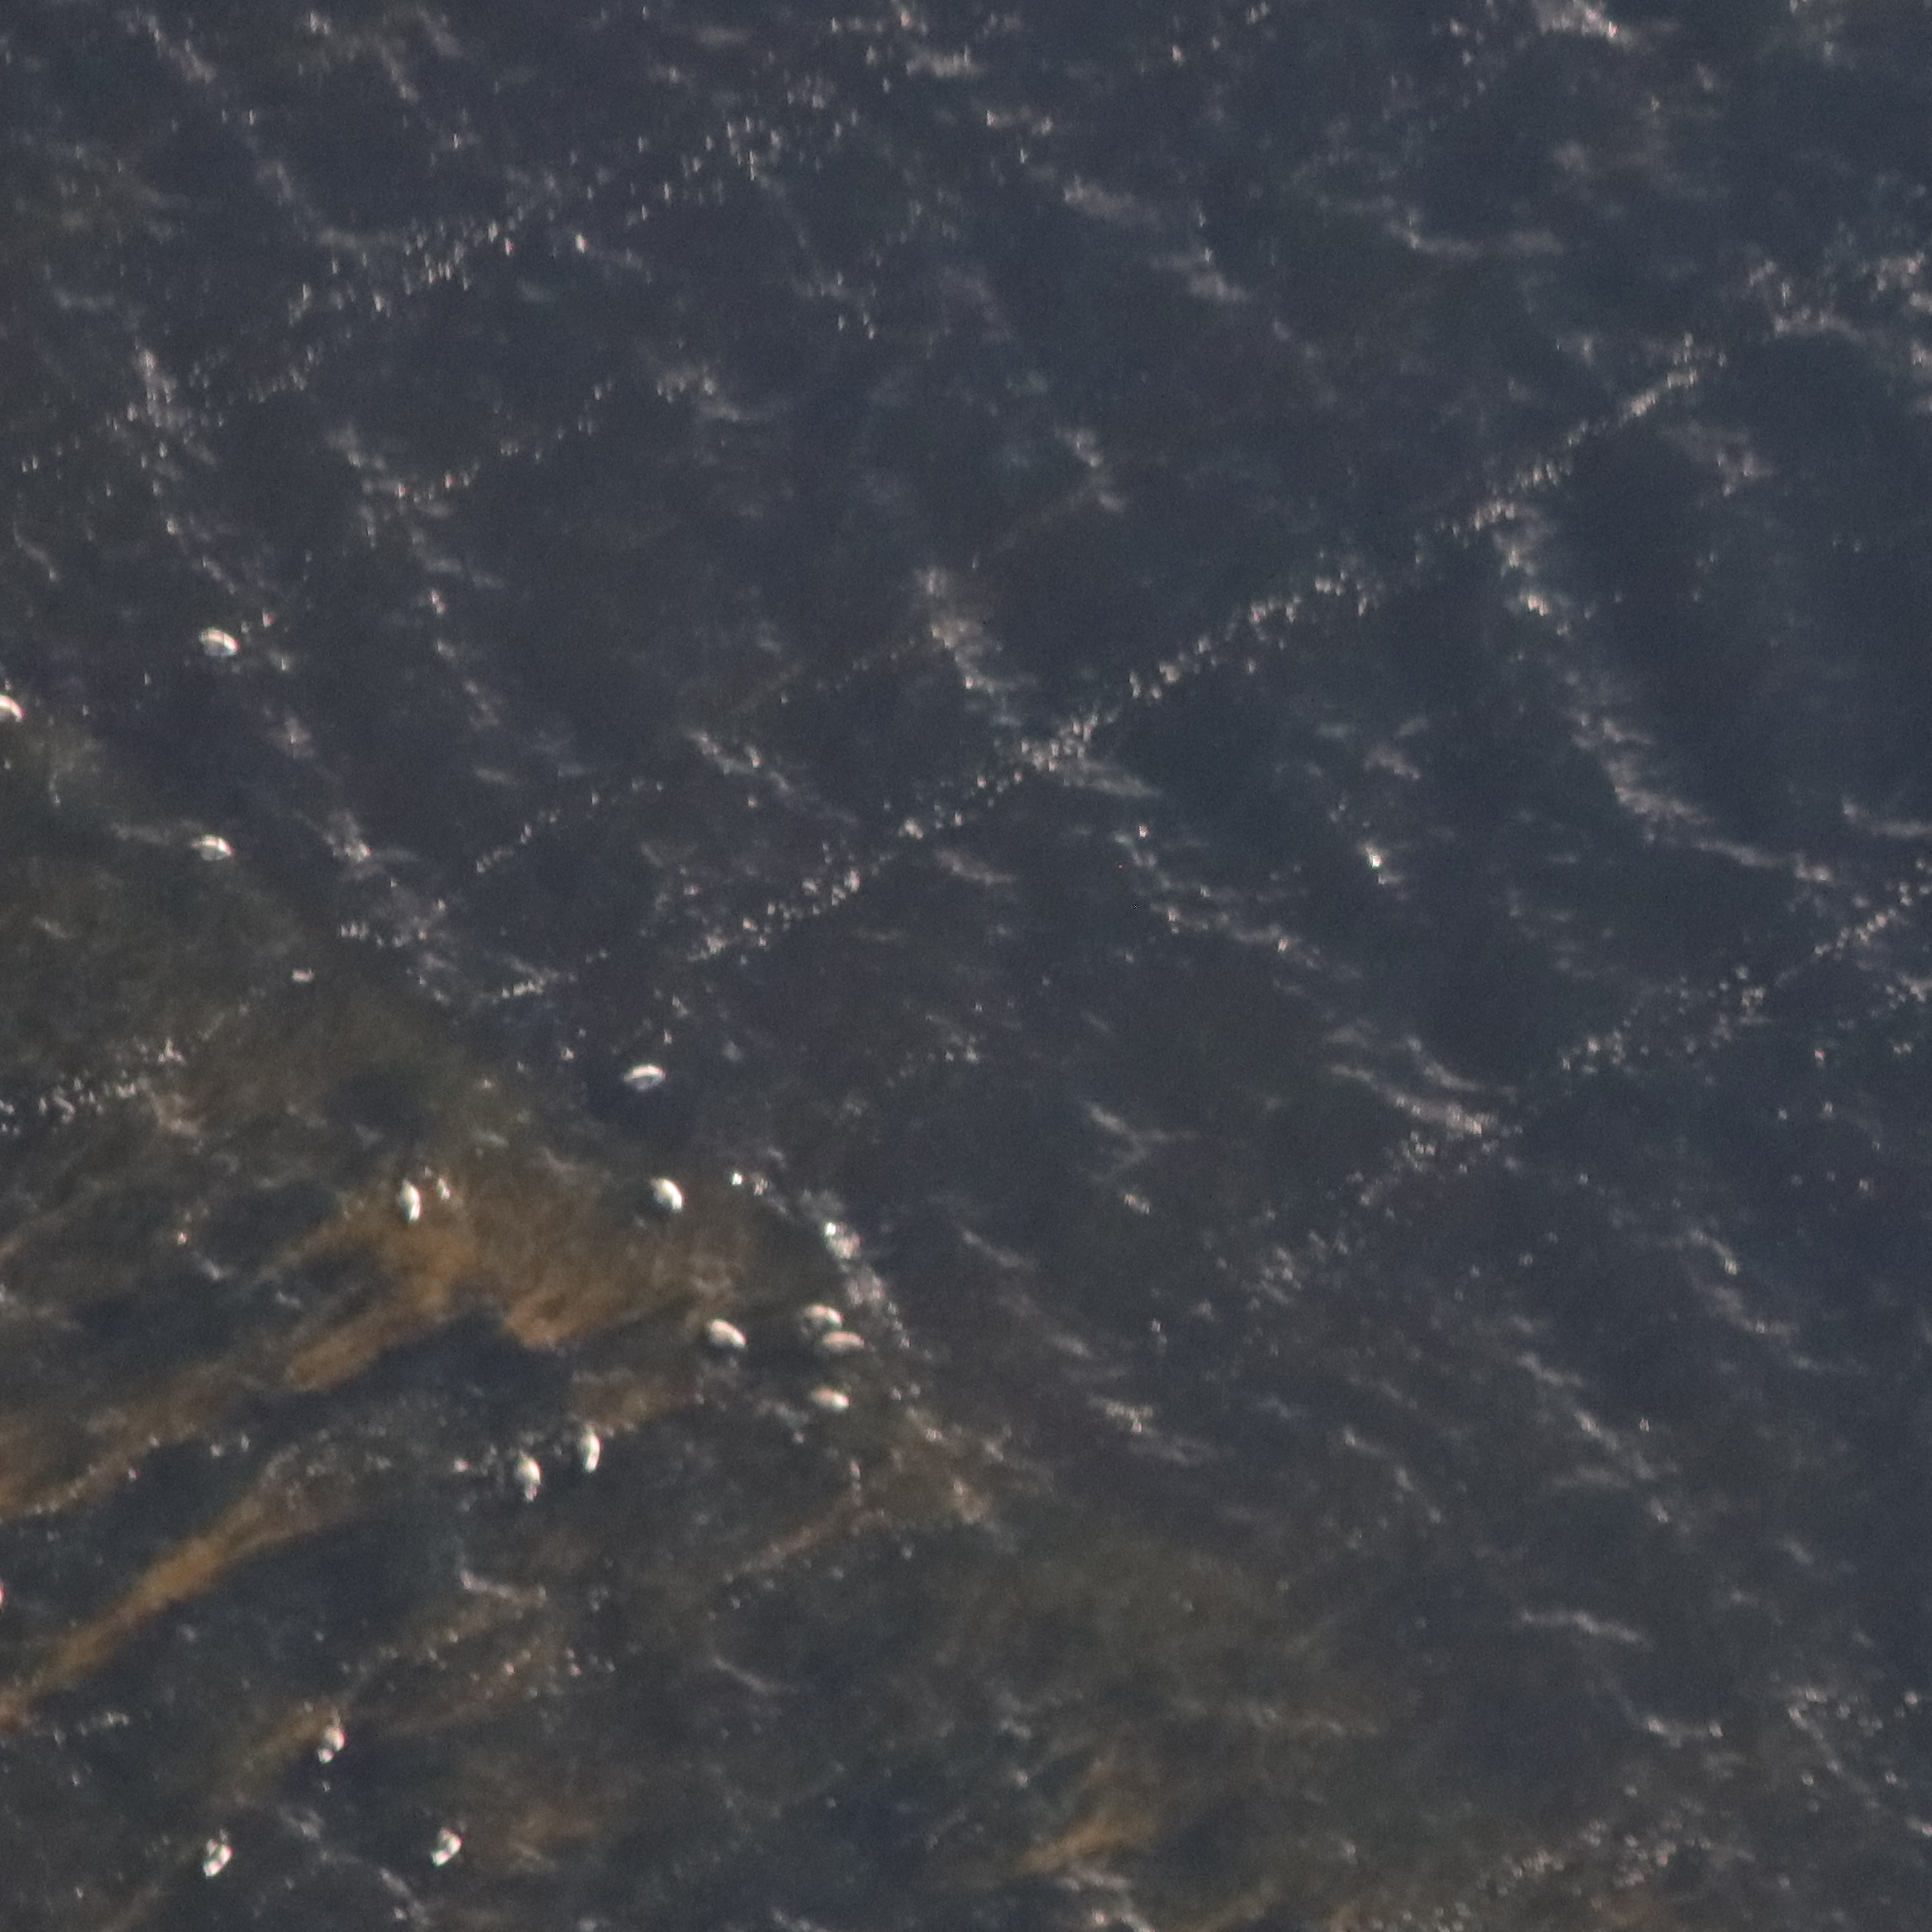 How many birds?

15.